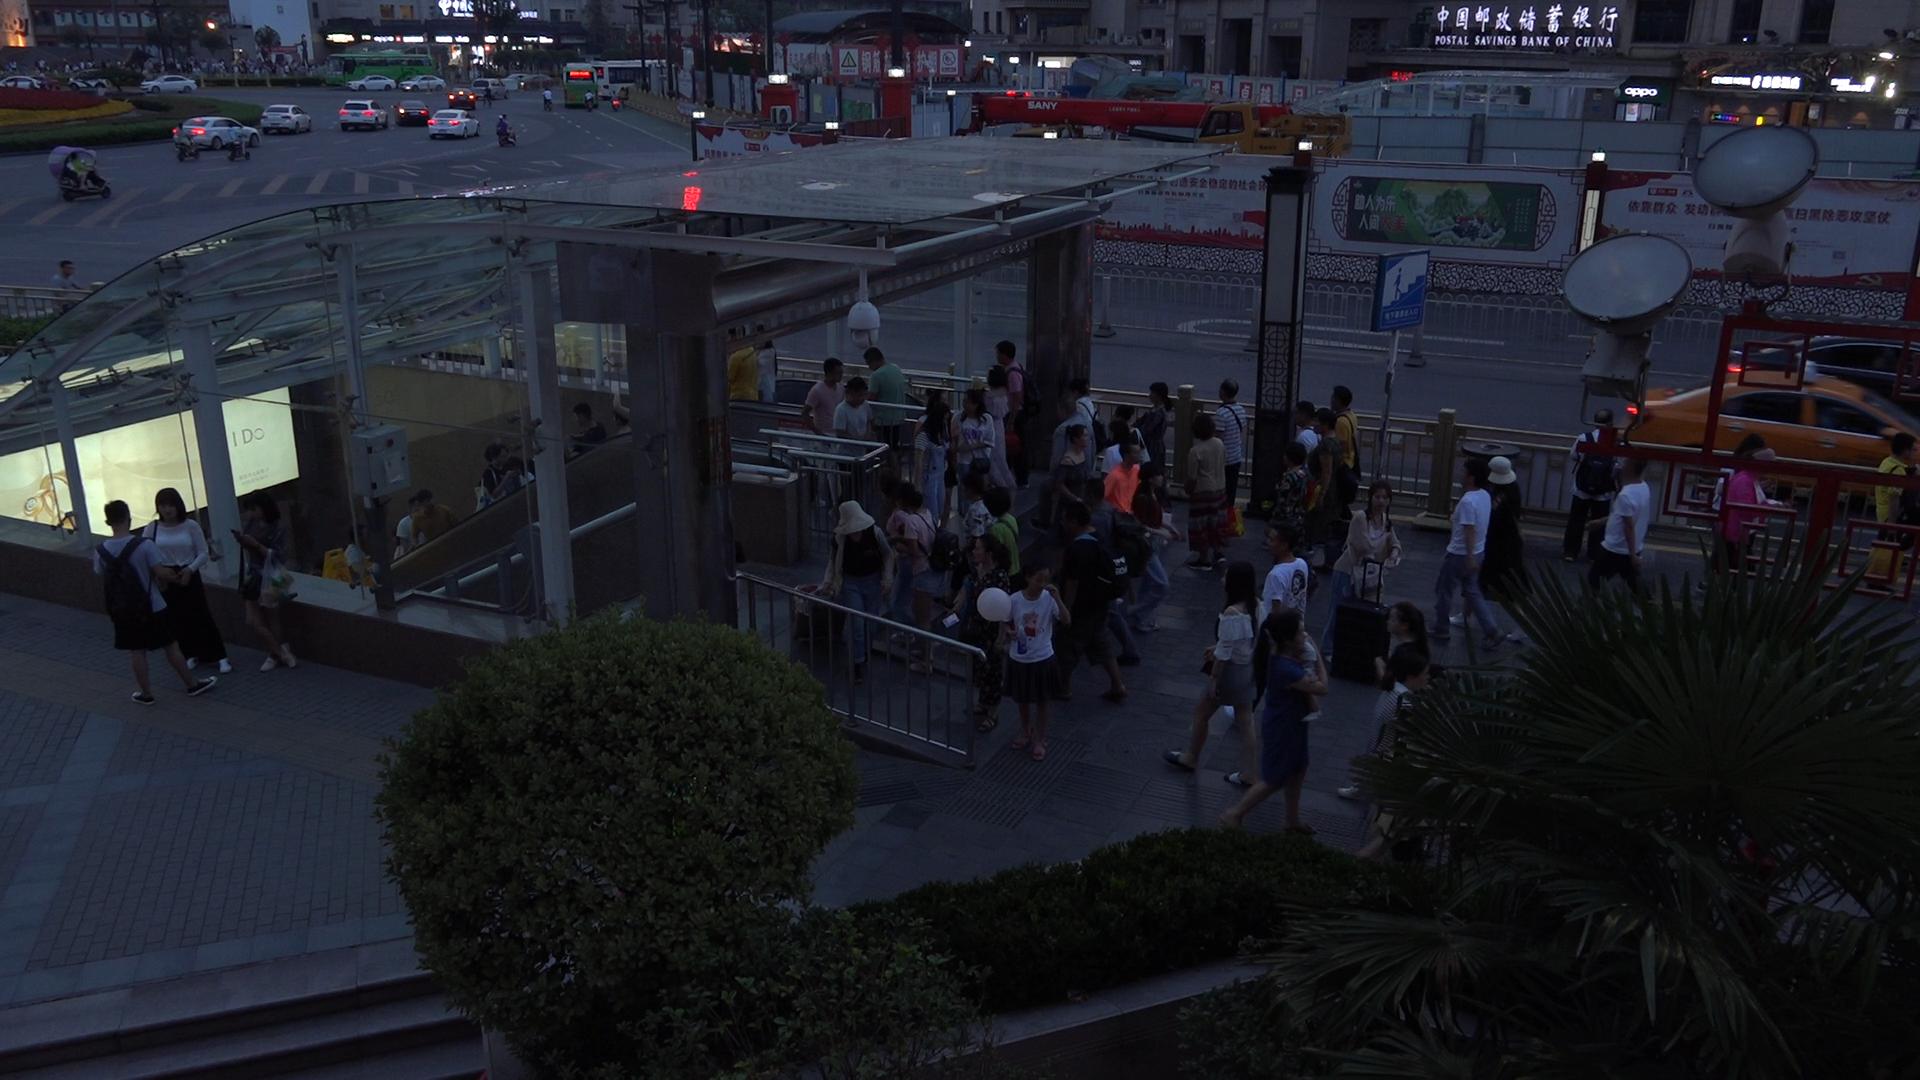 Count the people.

81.